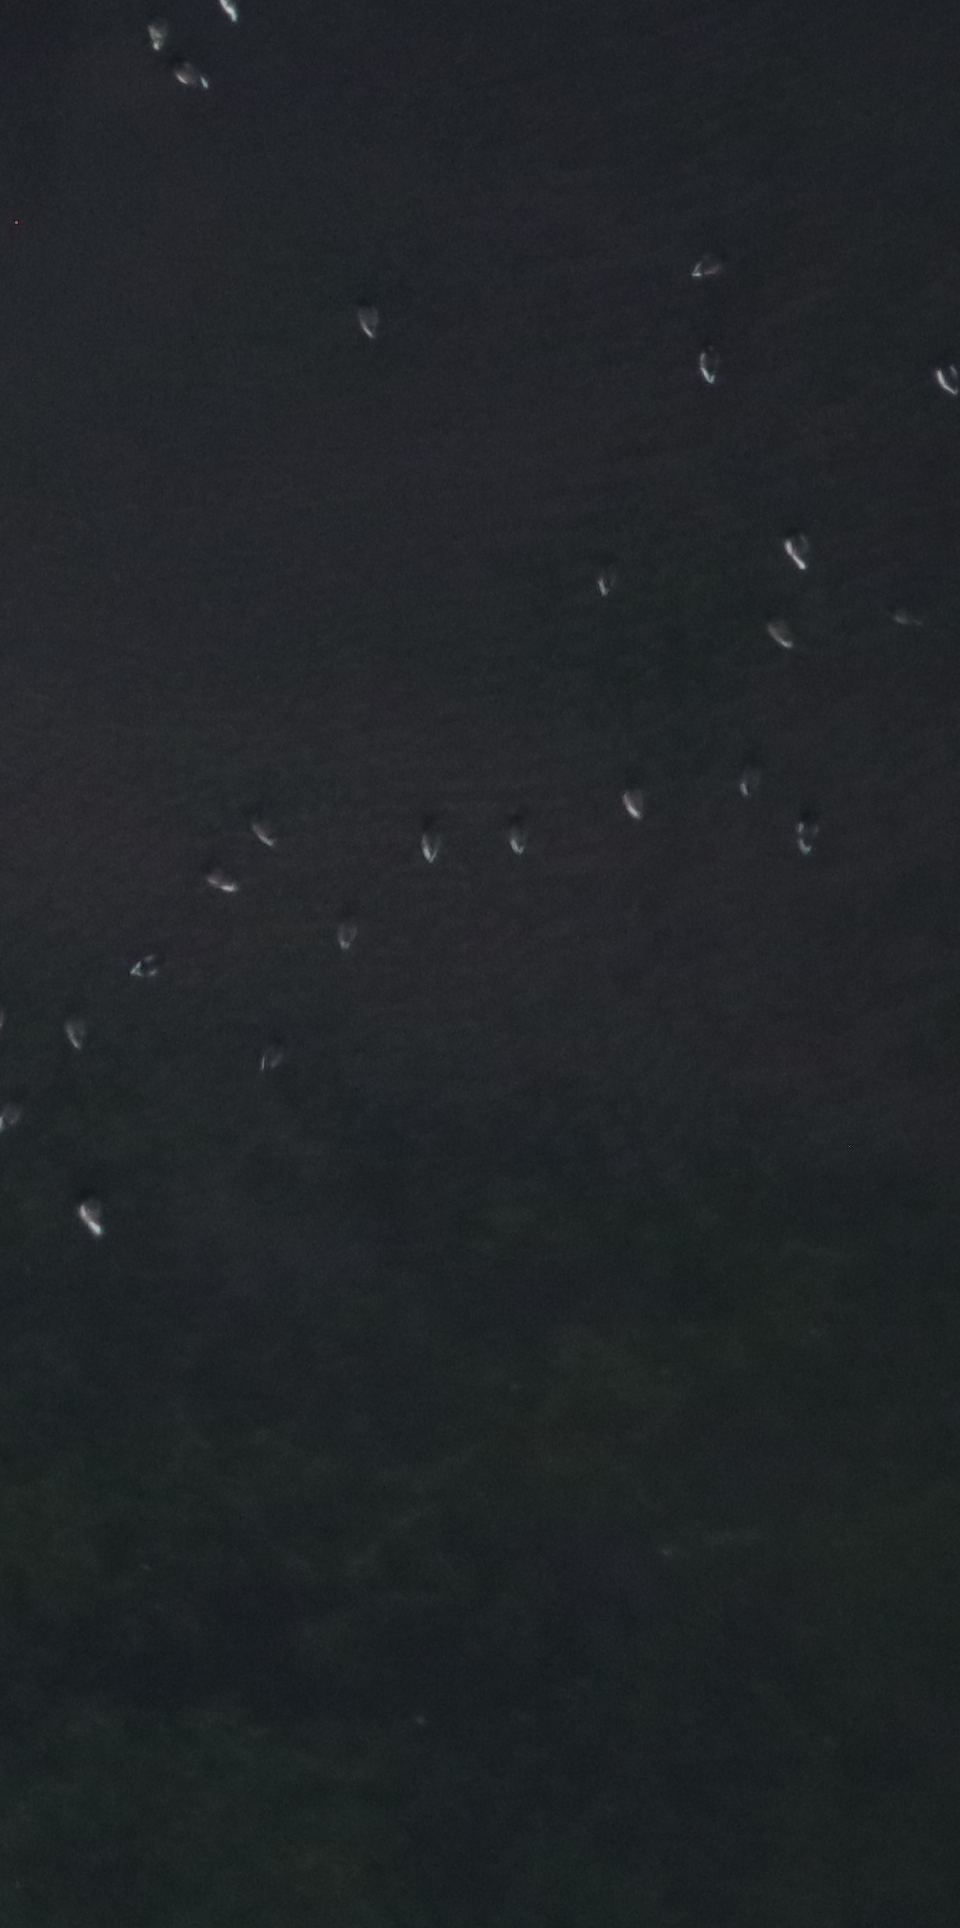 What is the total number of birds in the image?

23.